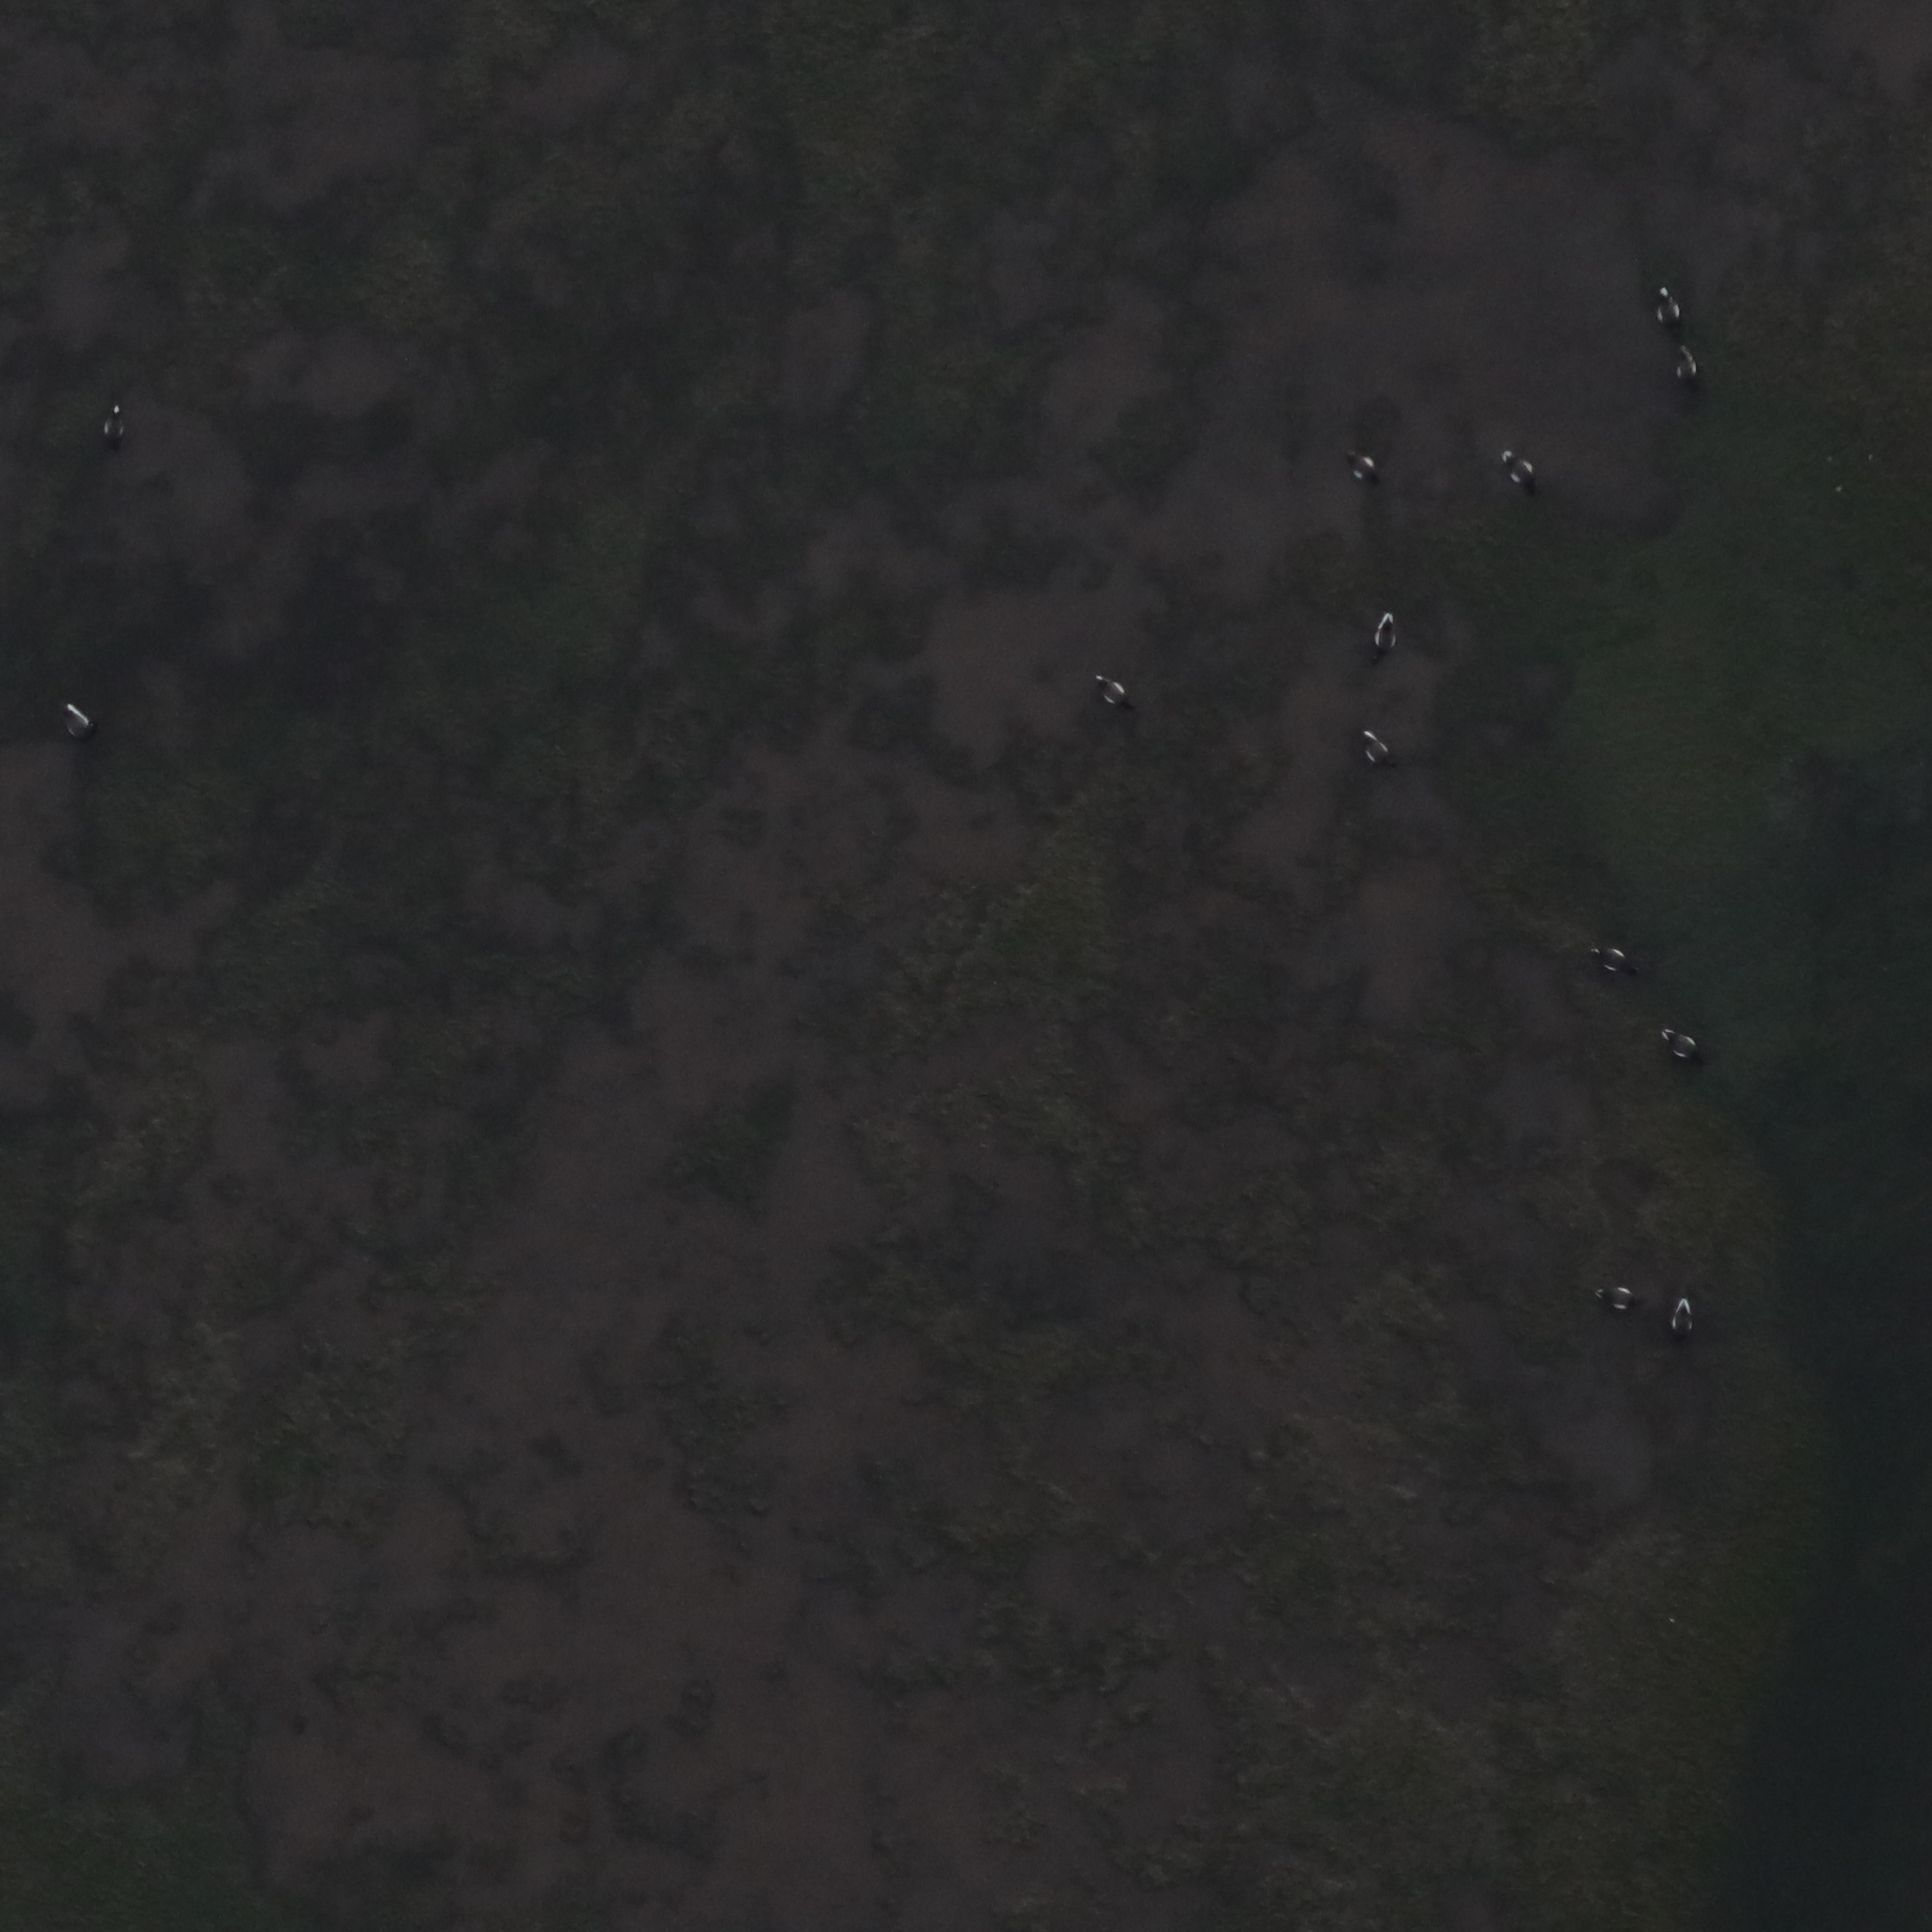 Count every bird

13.